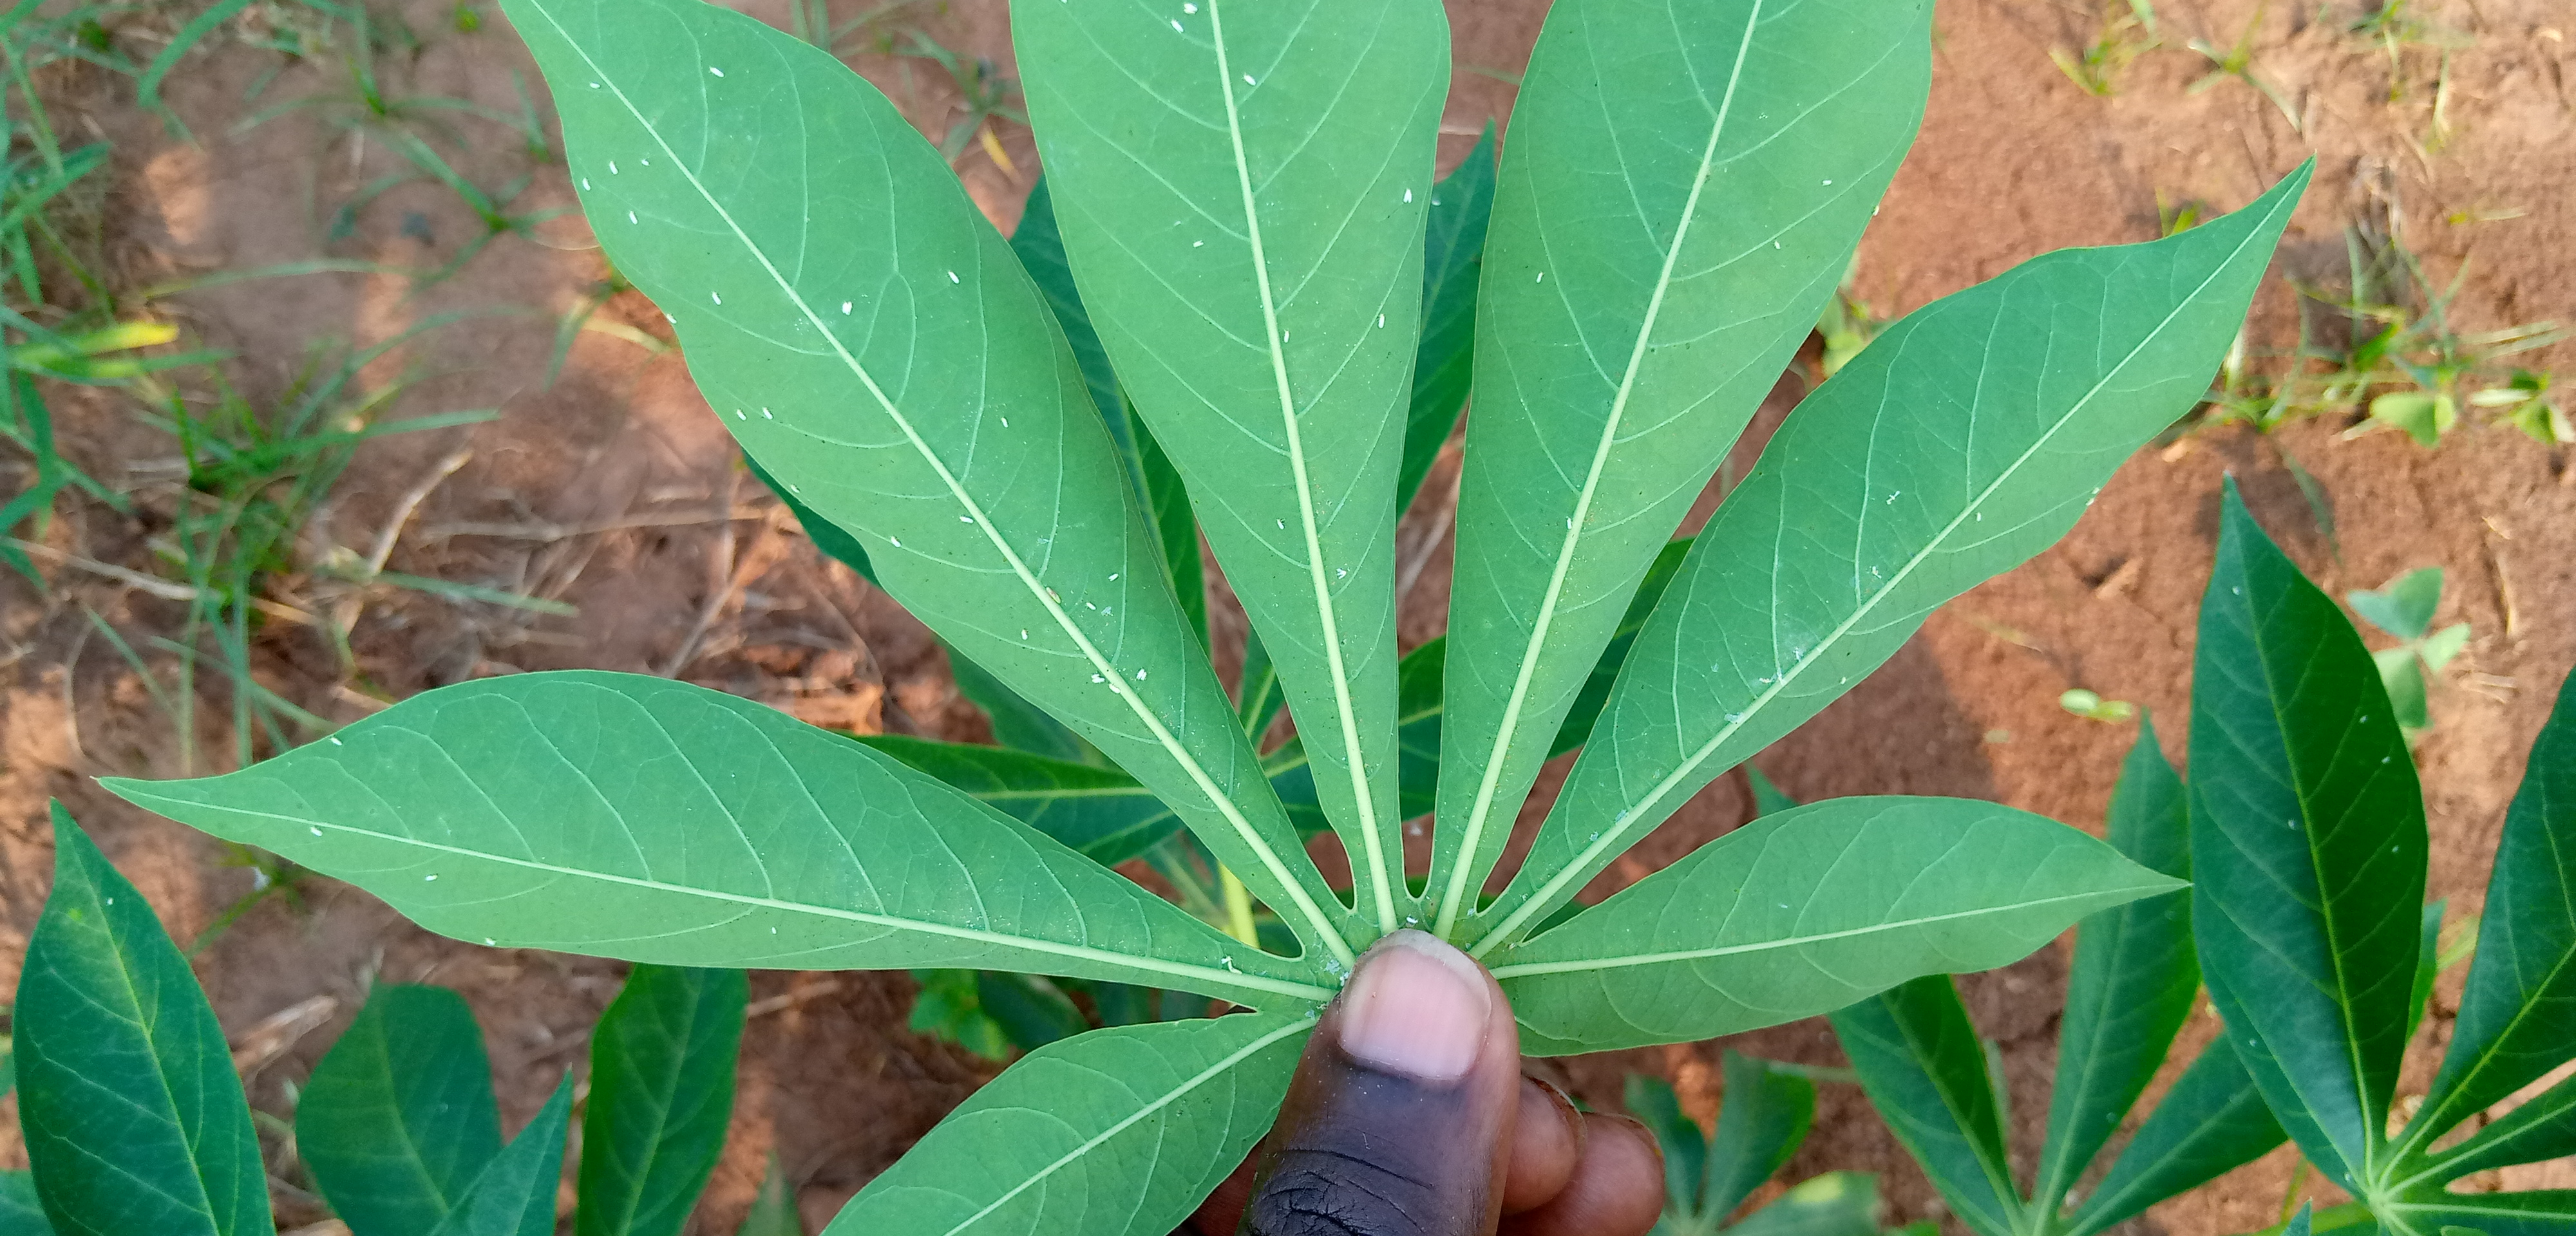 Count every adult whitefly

57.